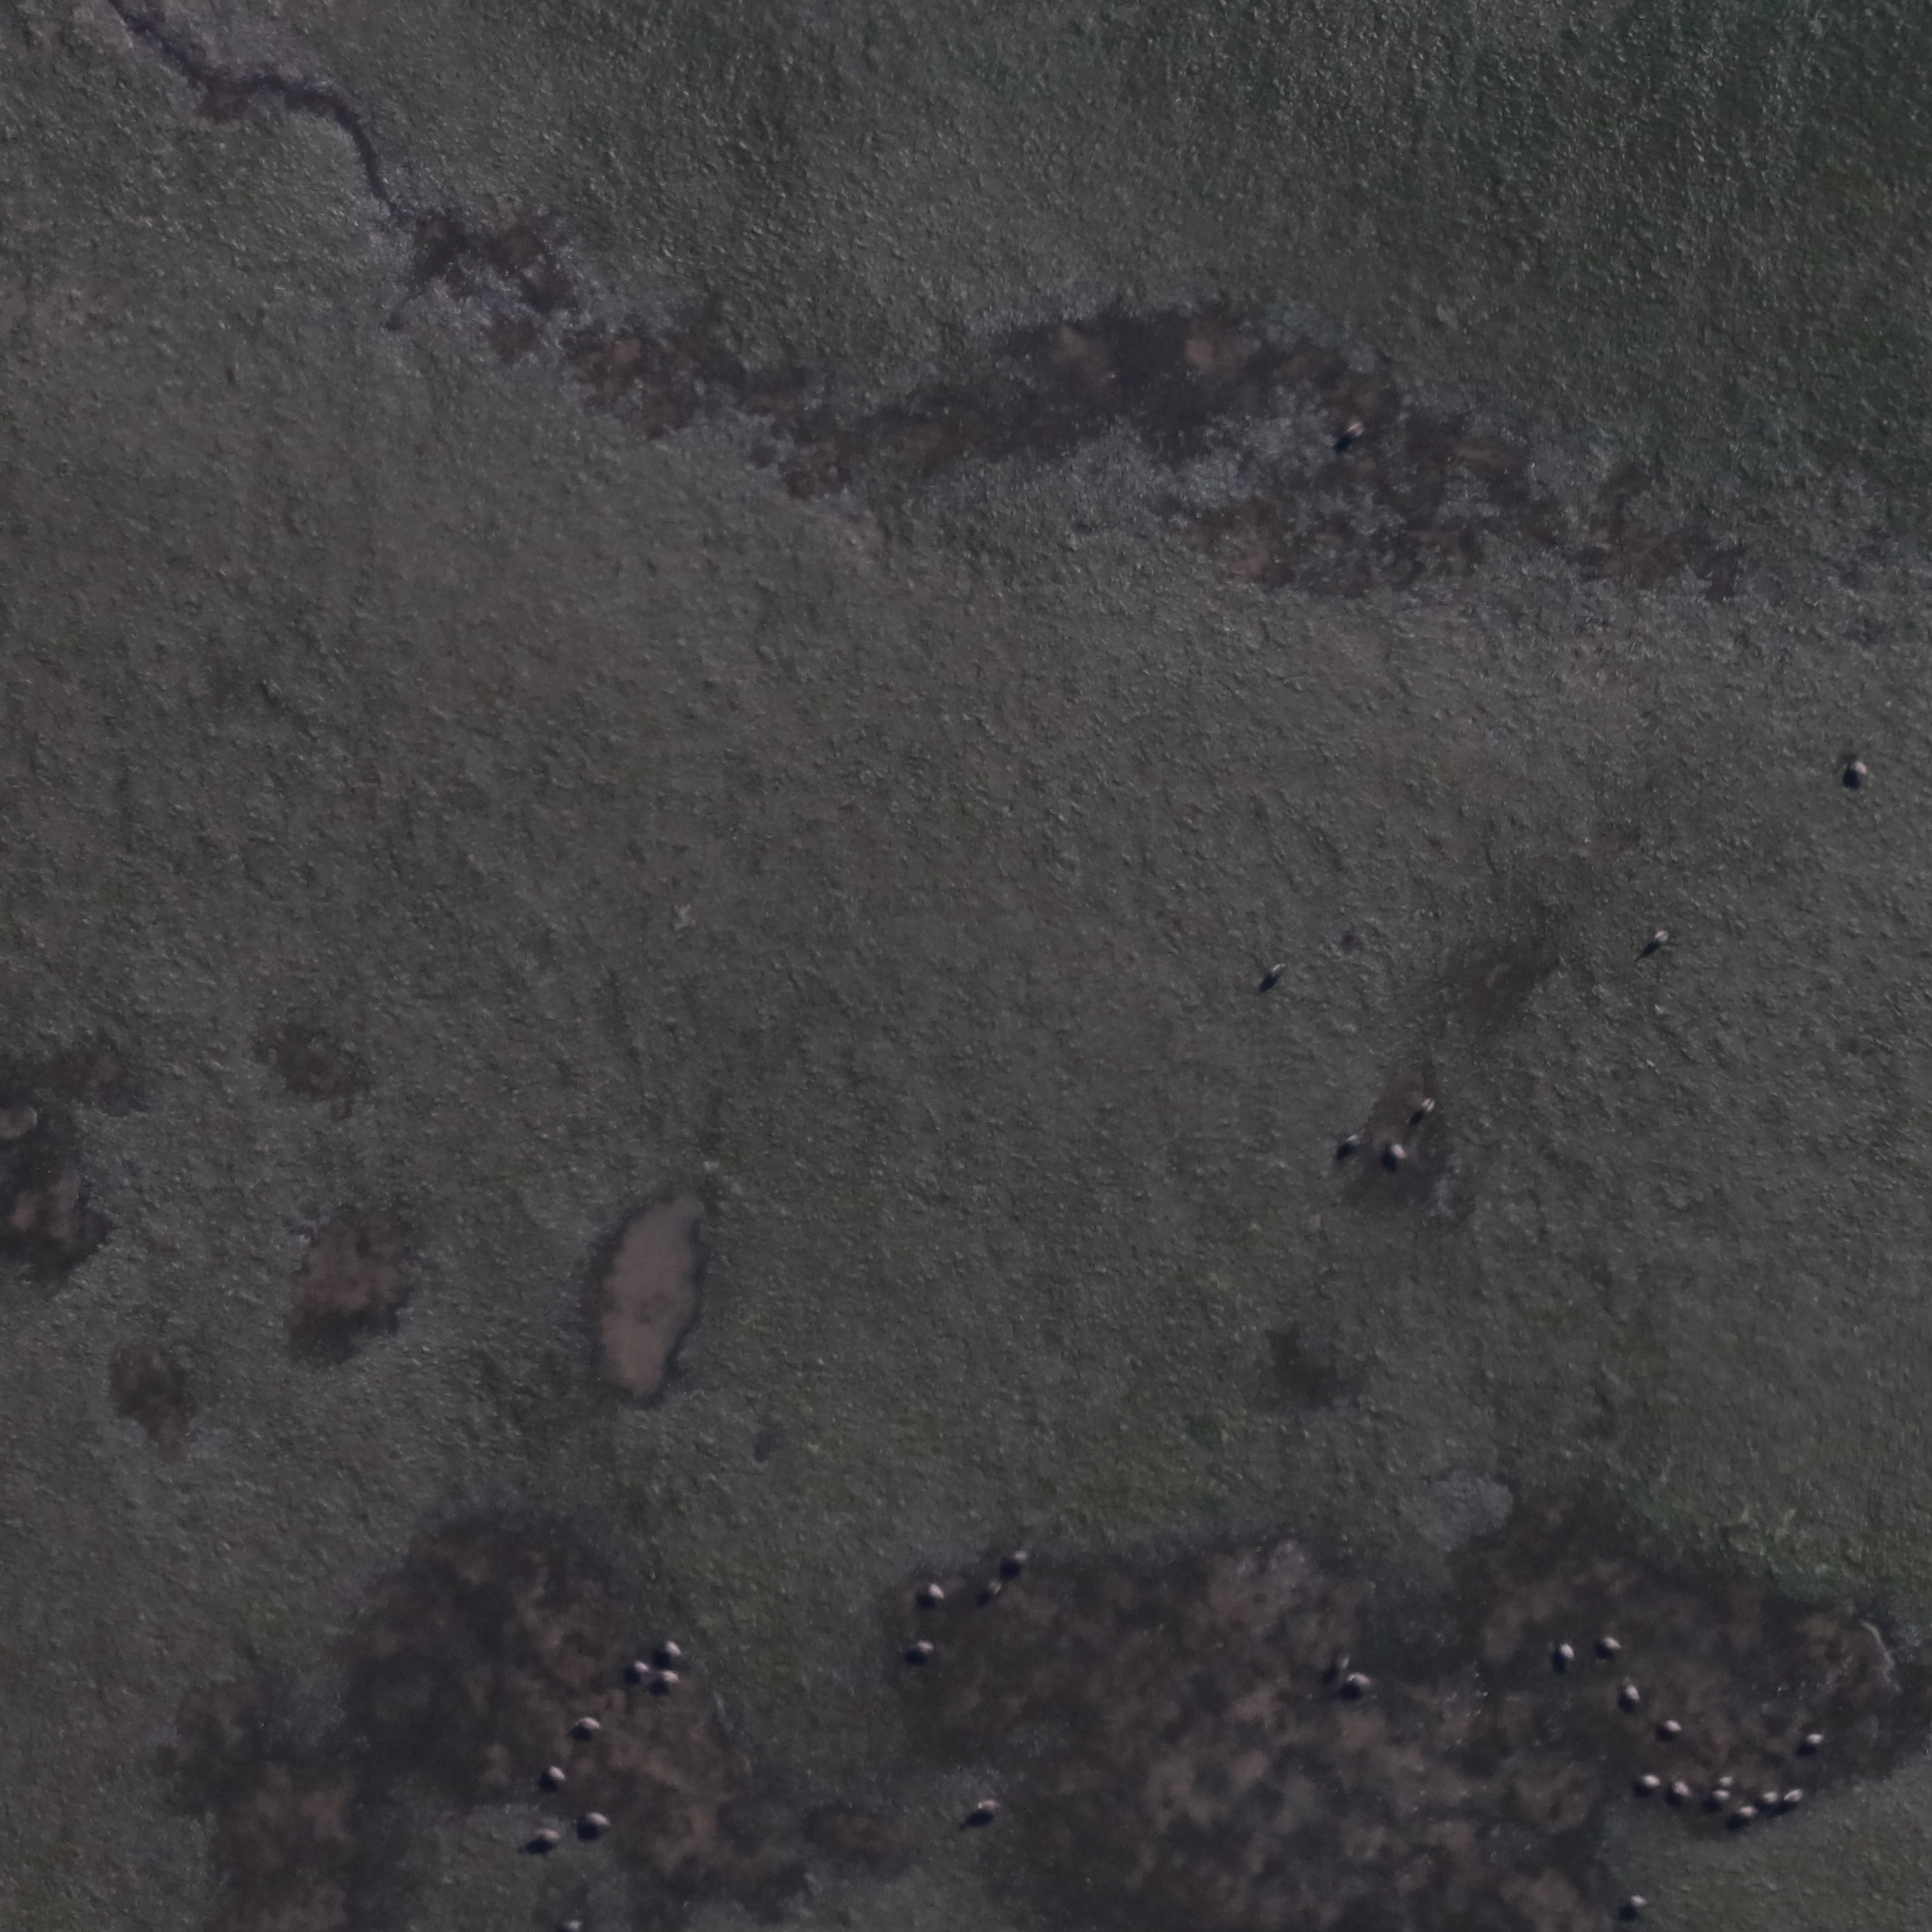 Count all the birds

34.